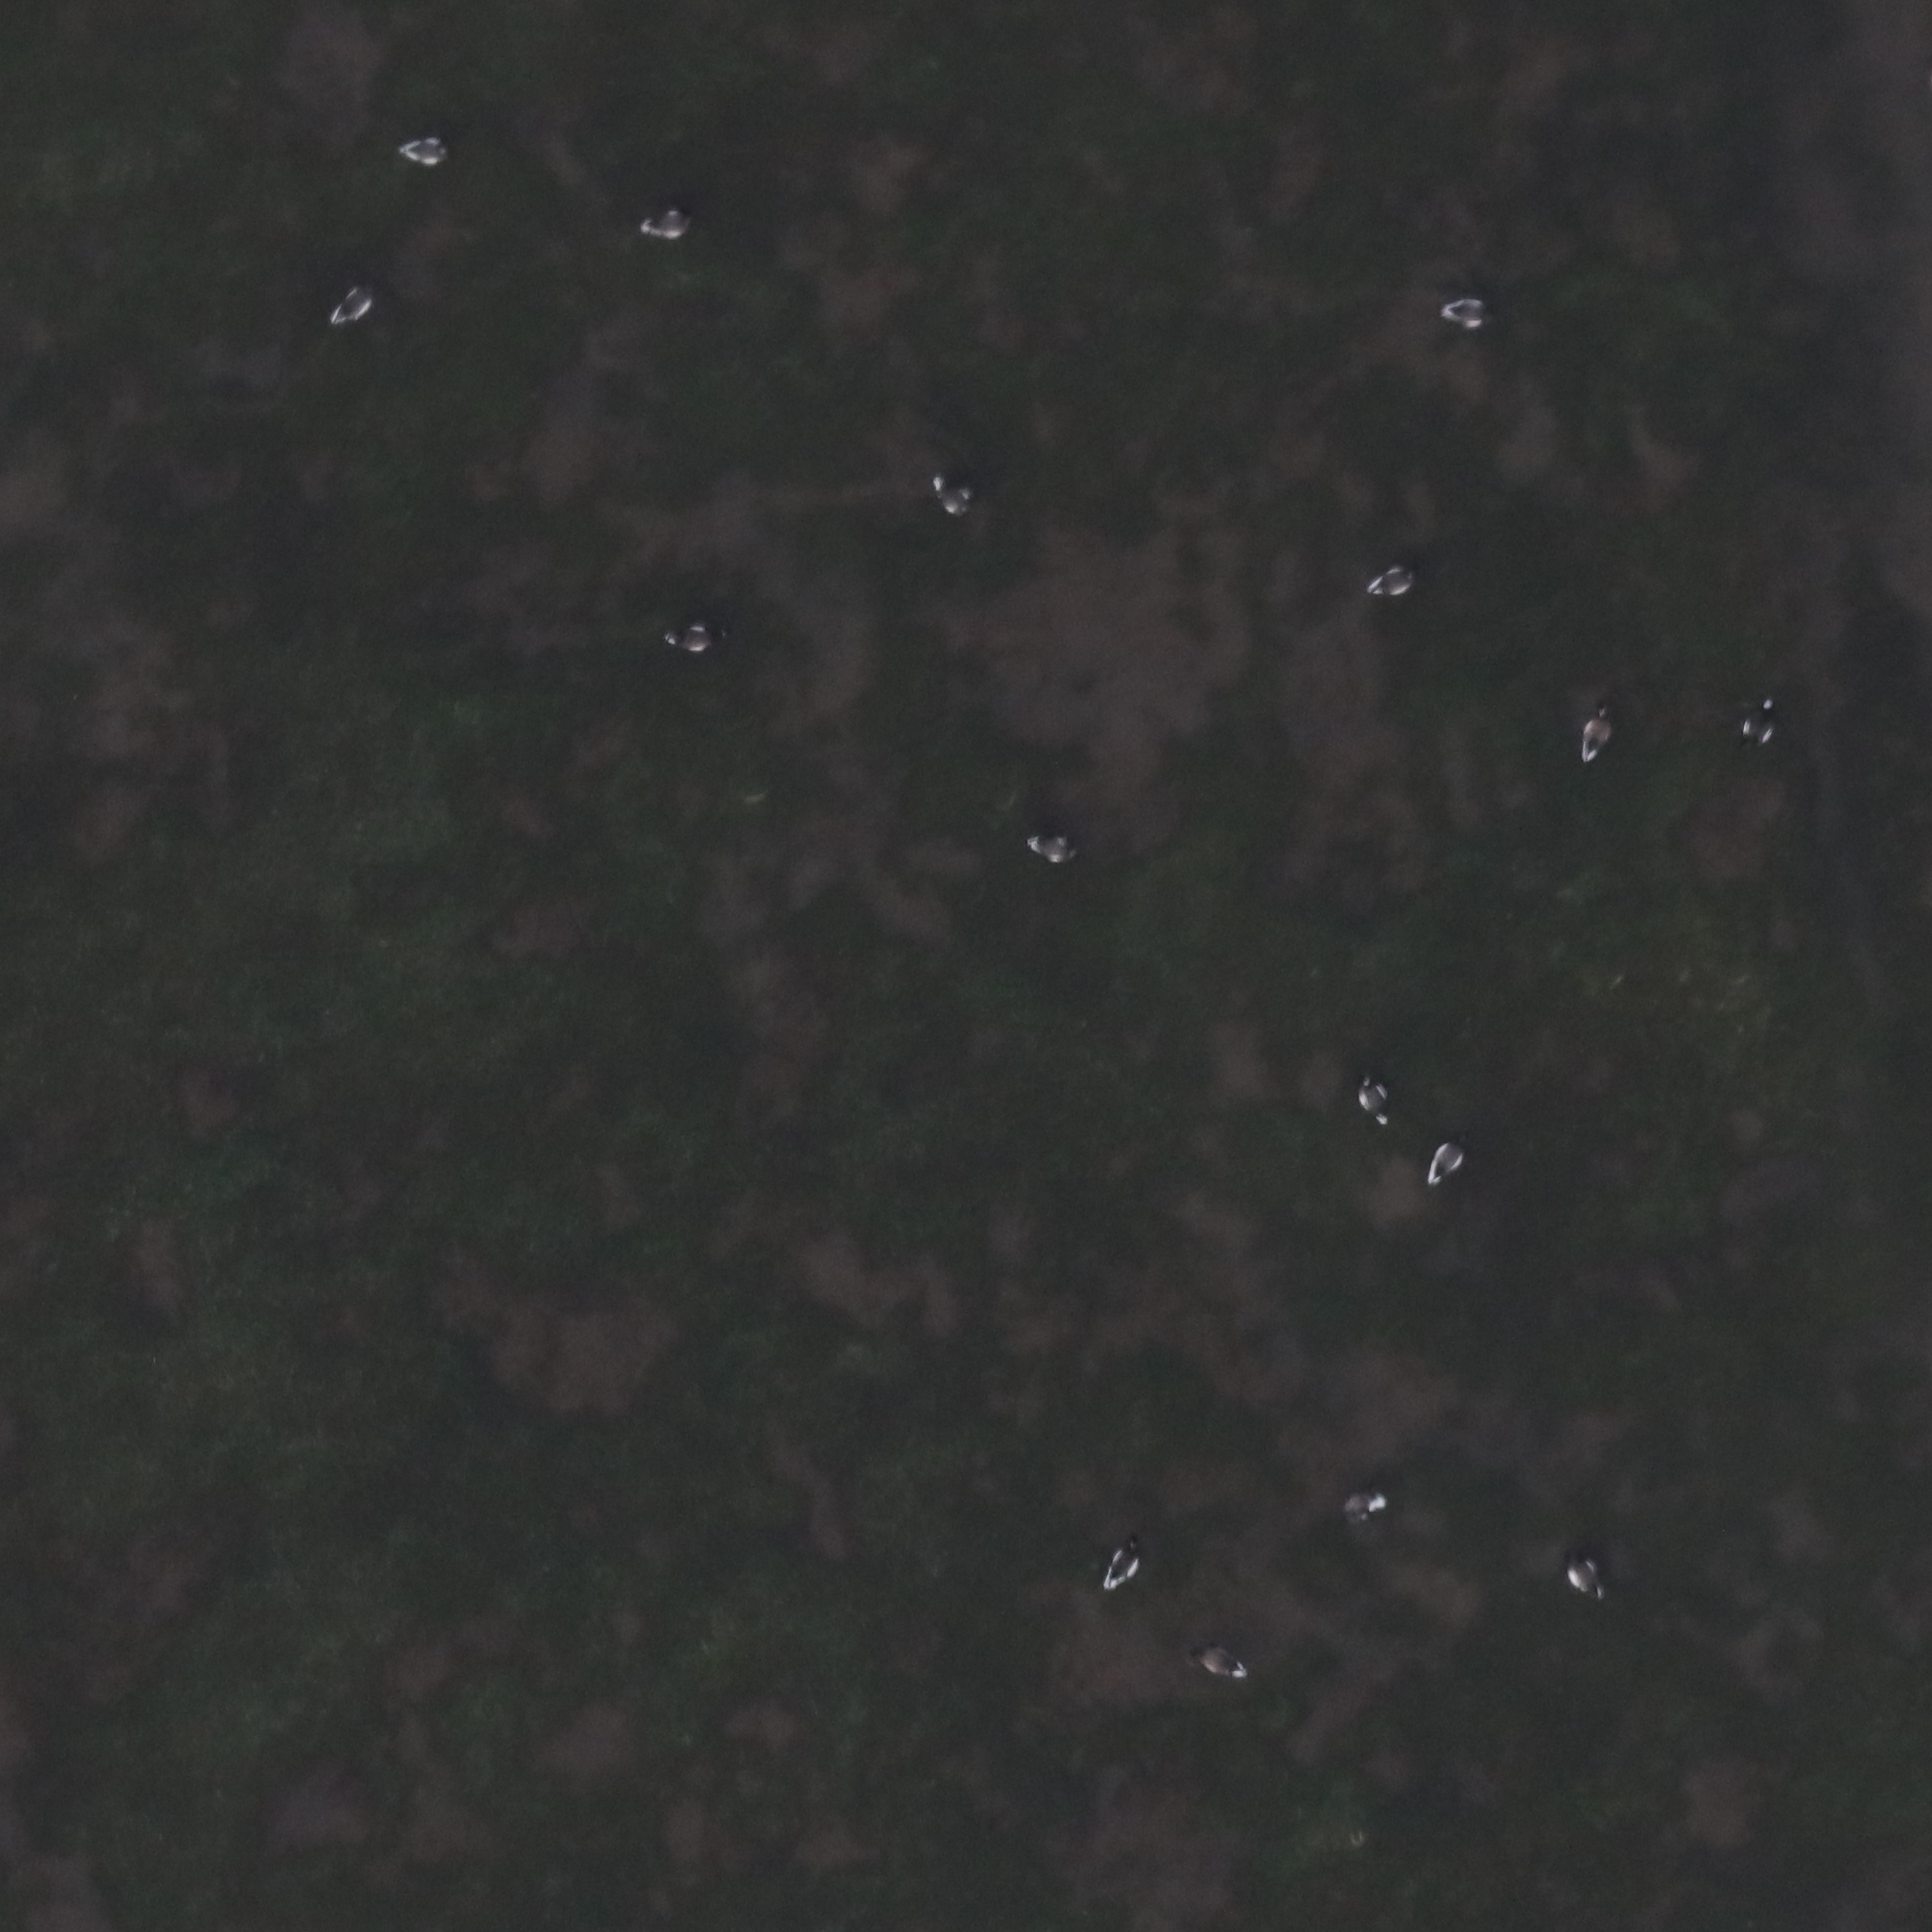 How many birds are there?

16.